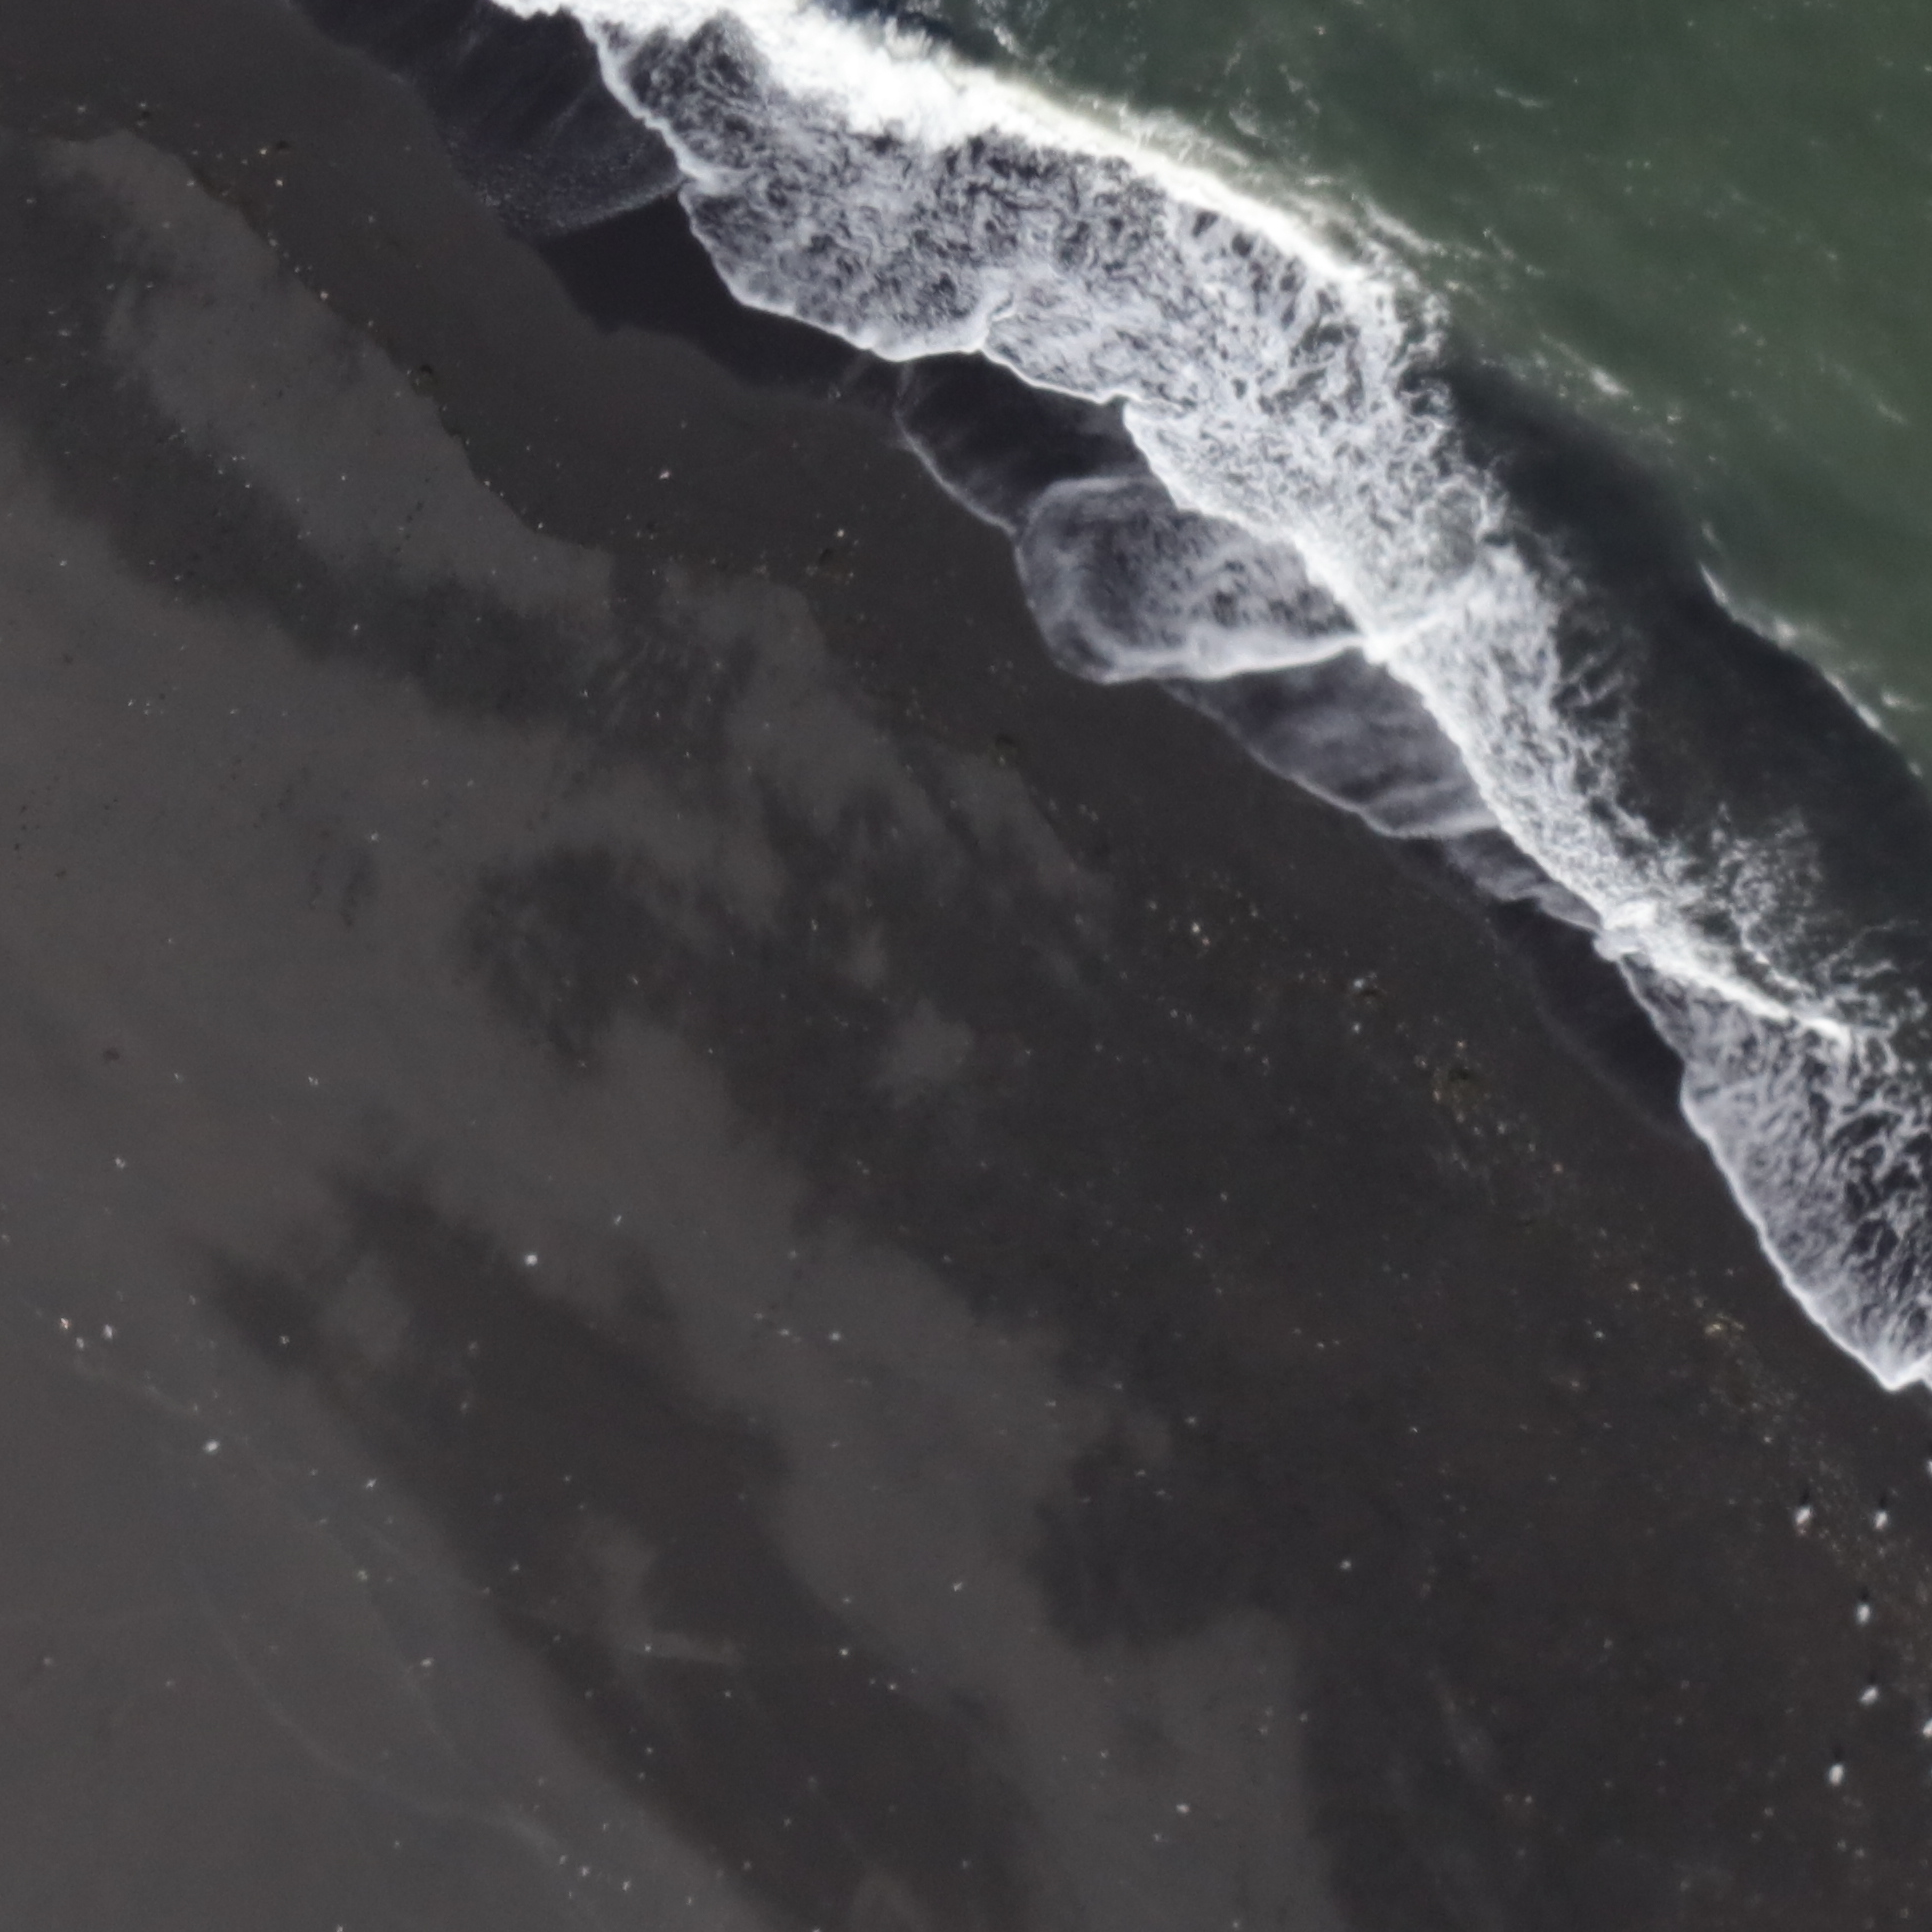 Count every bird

5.